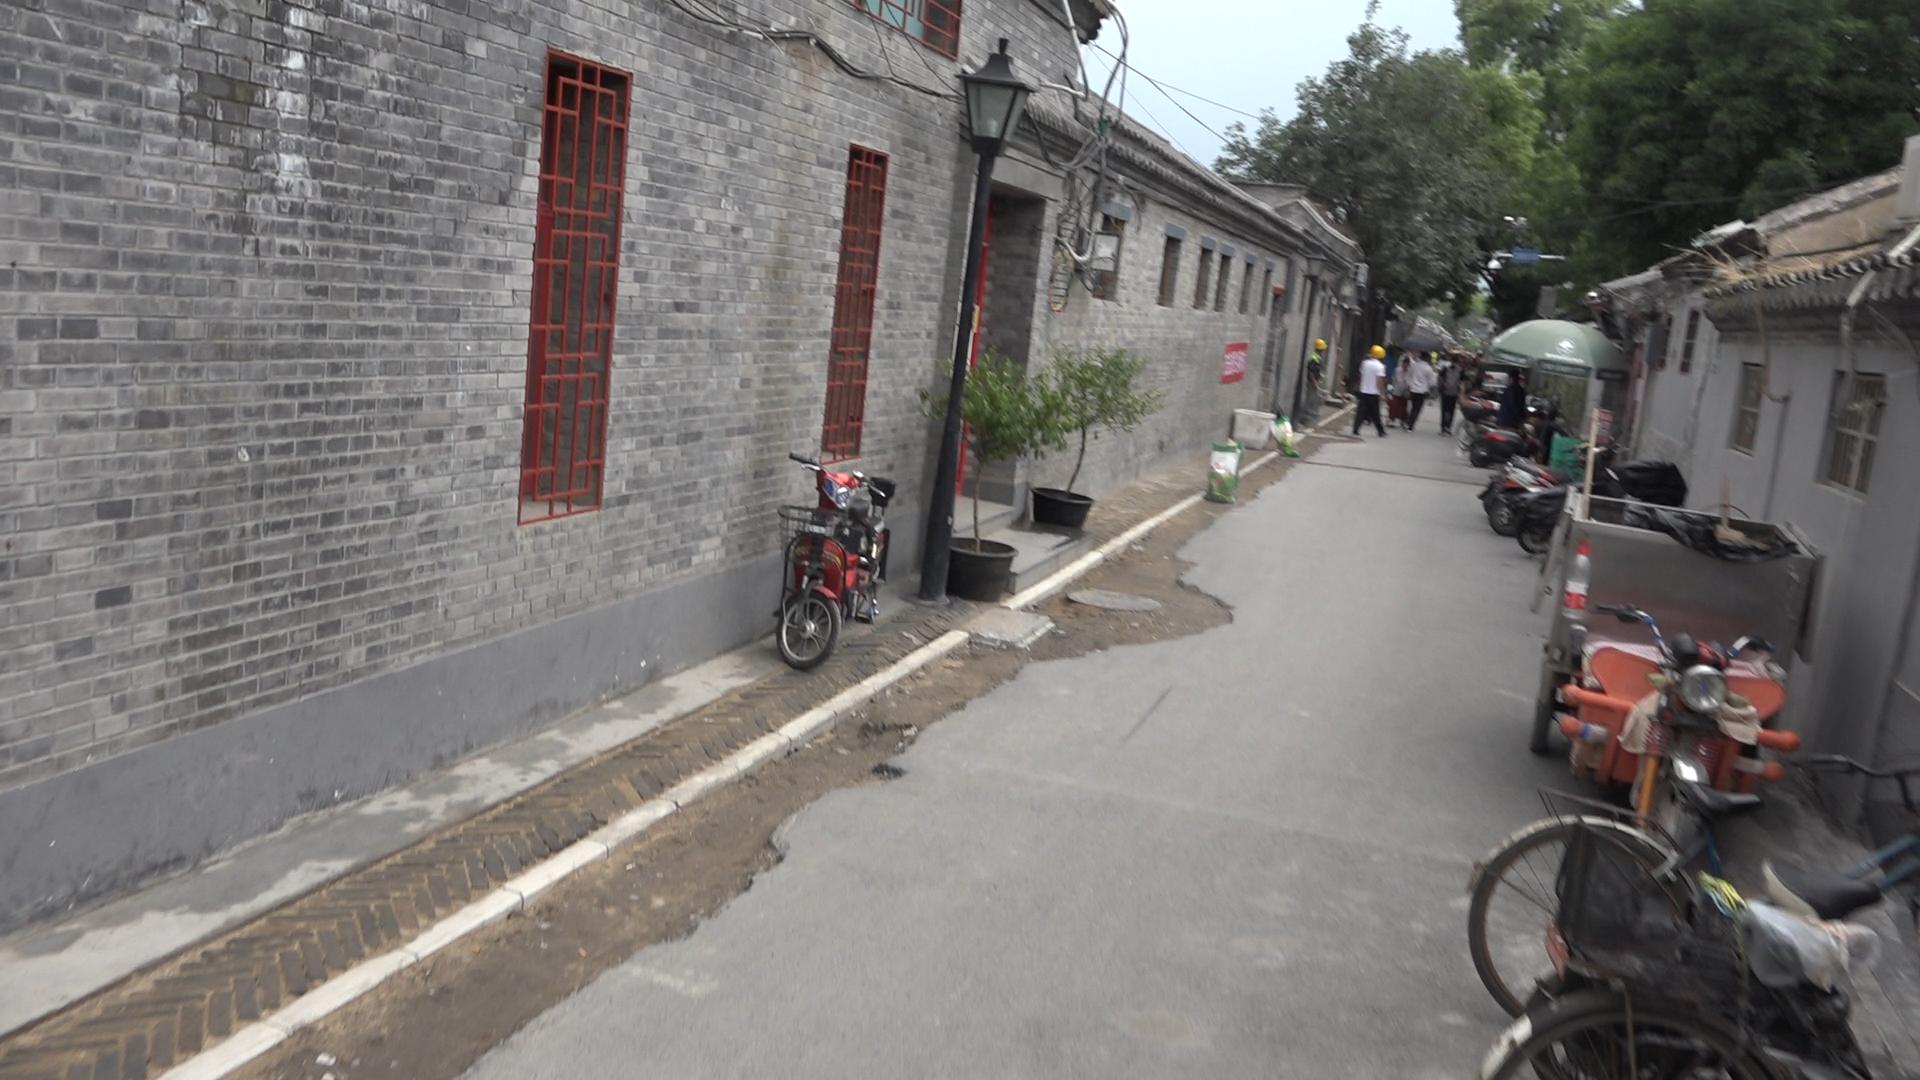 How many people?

6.